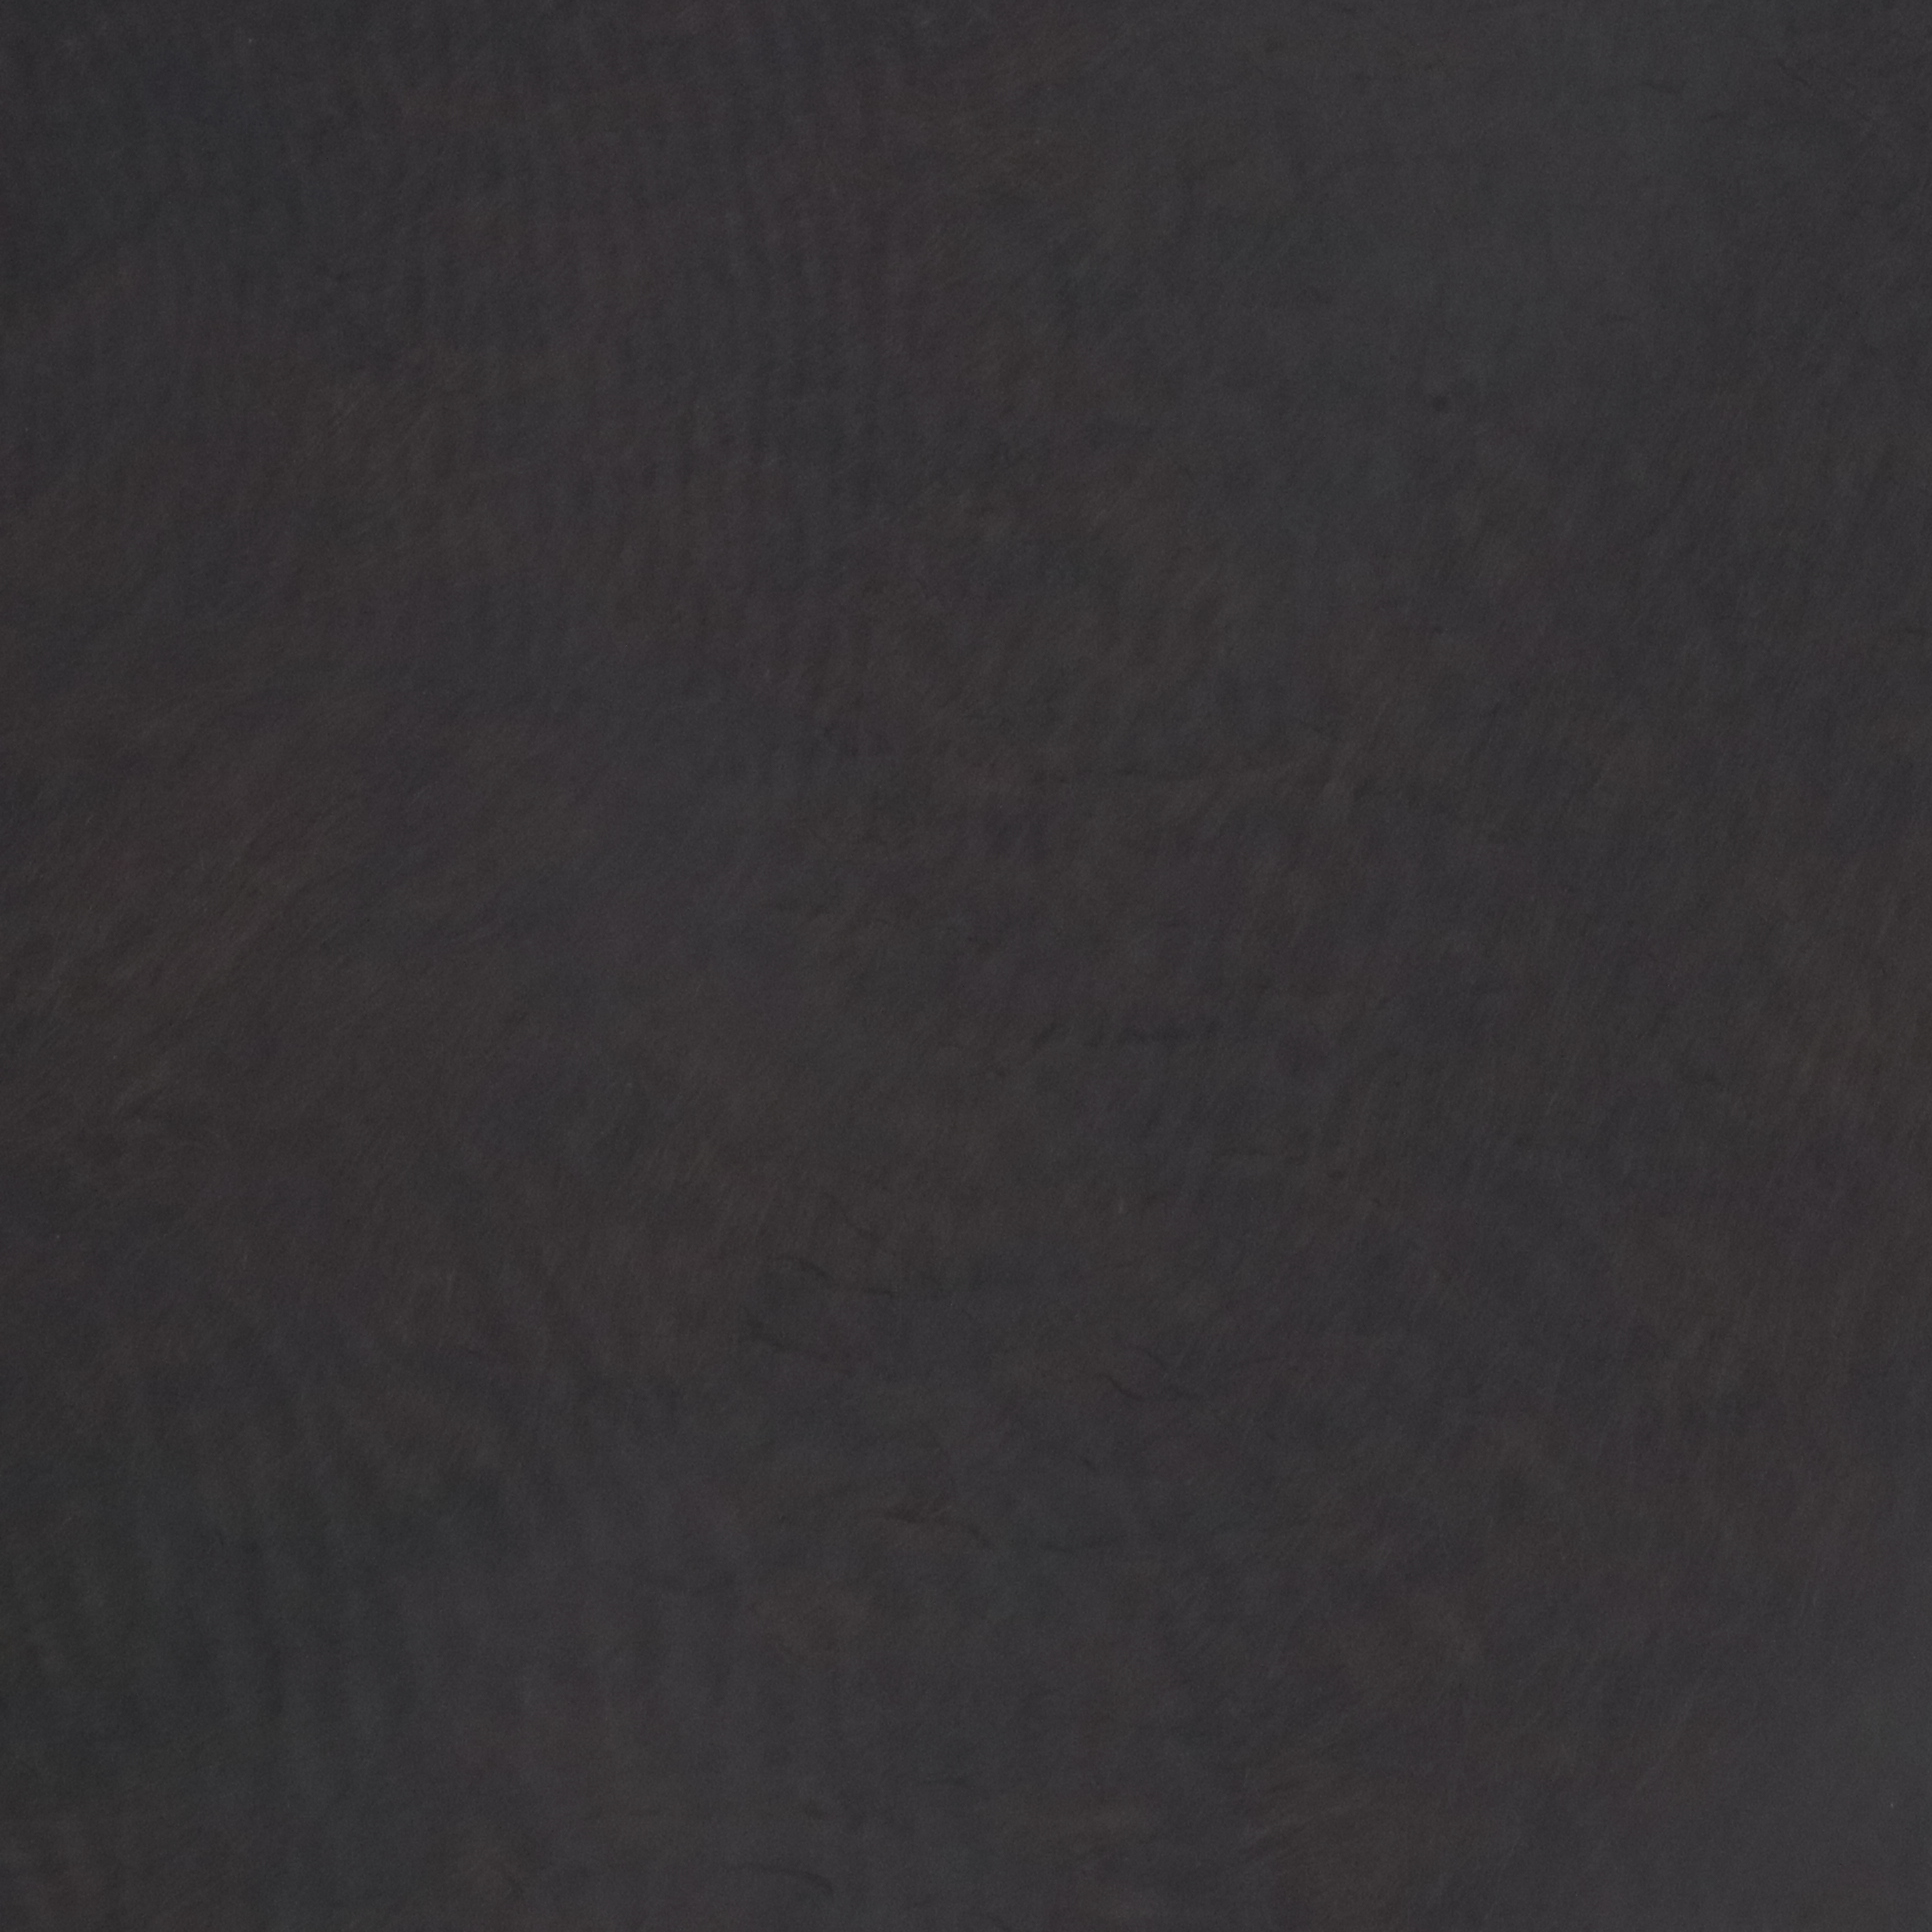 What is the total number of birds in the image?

0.